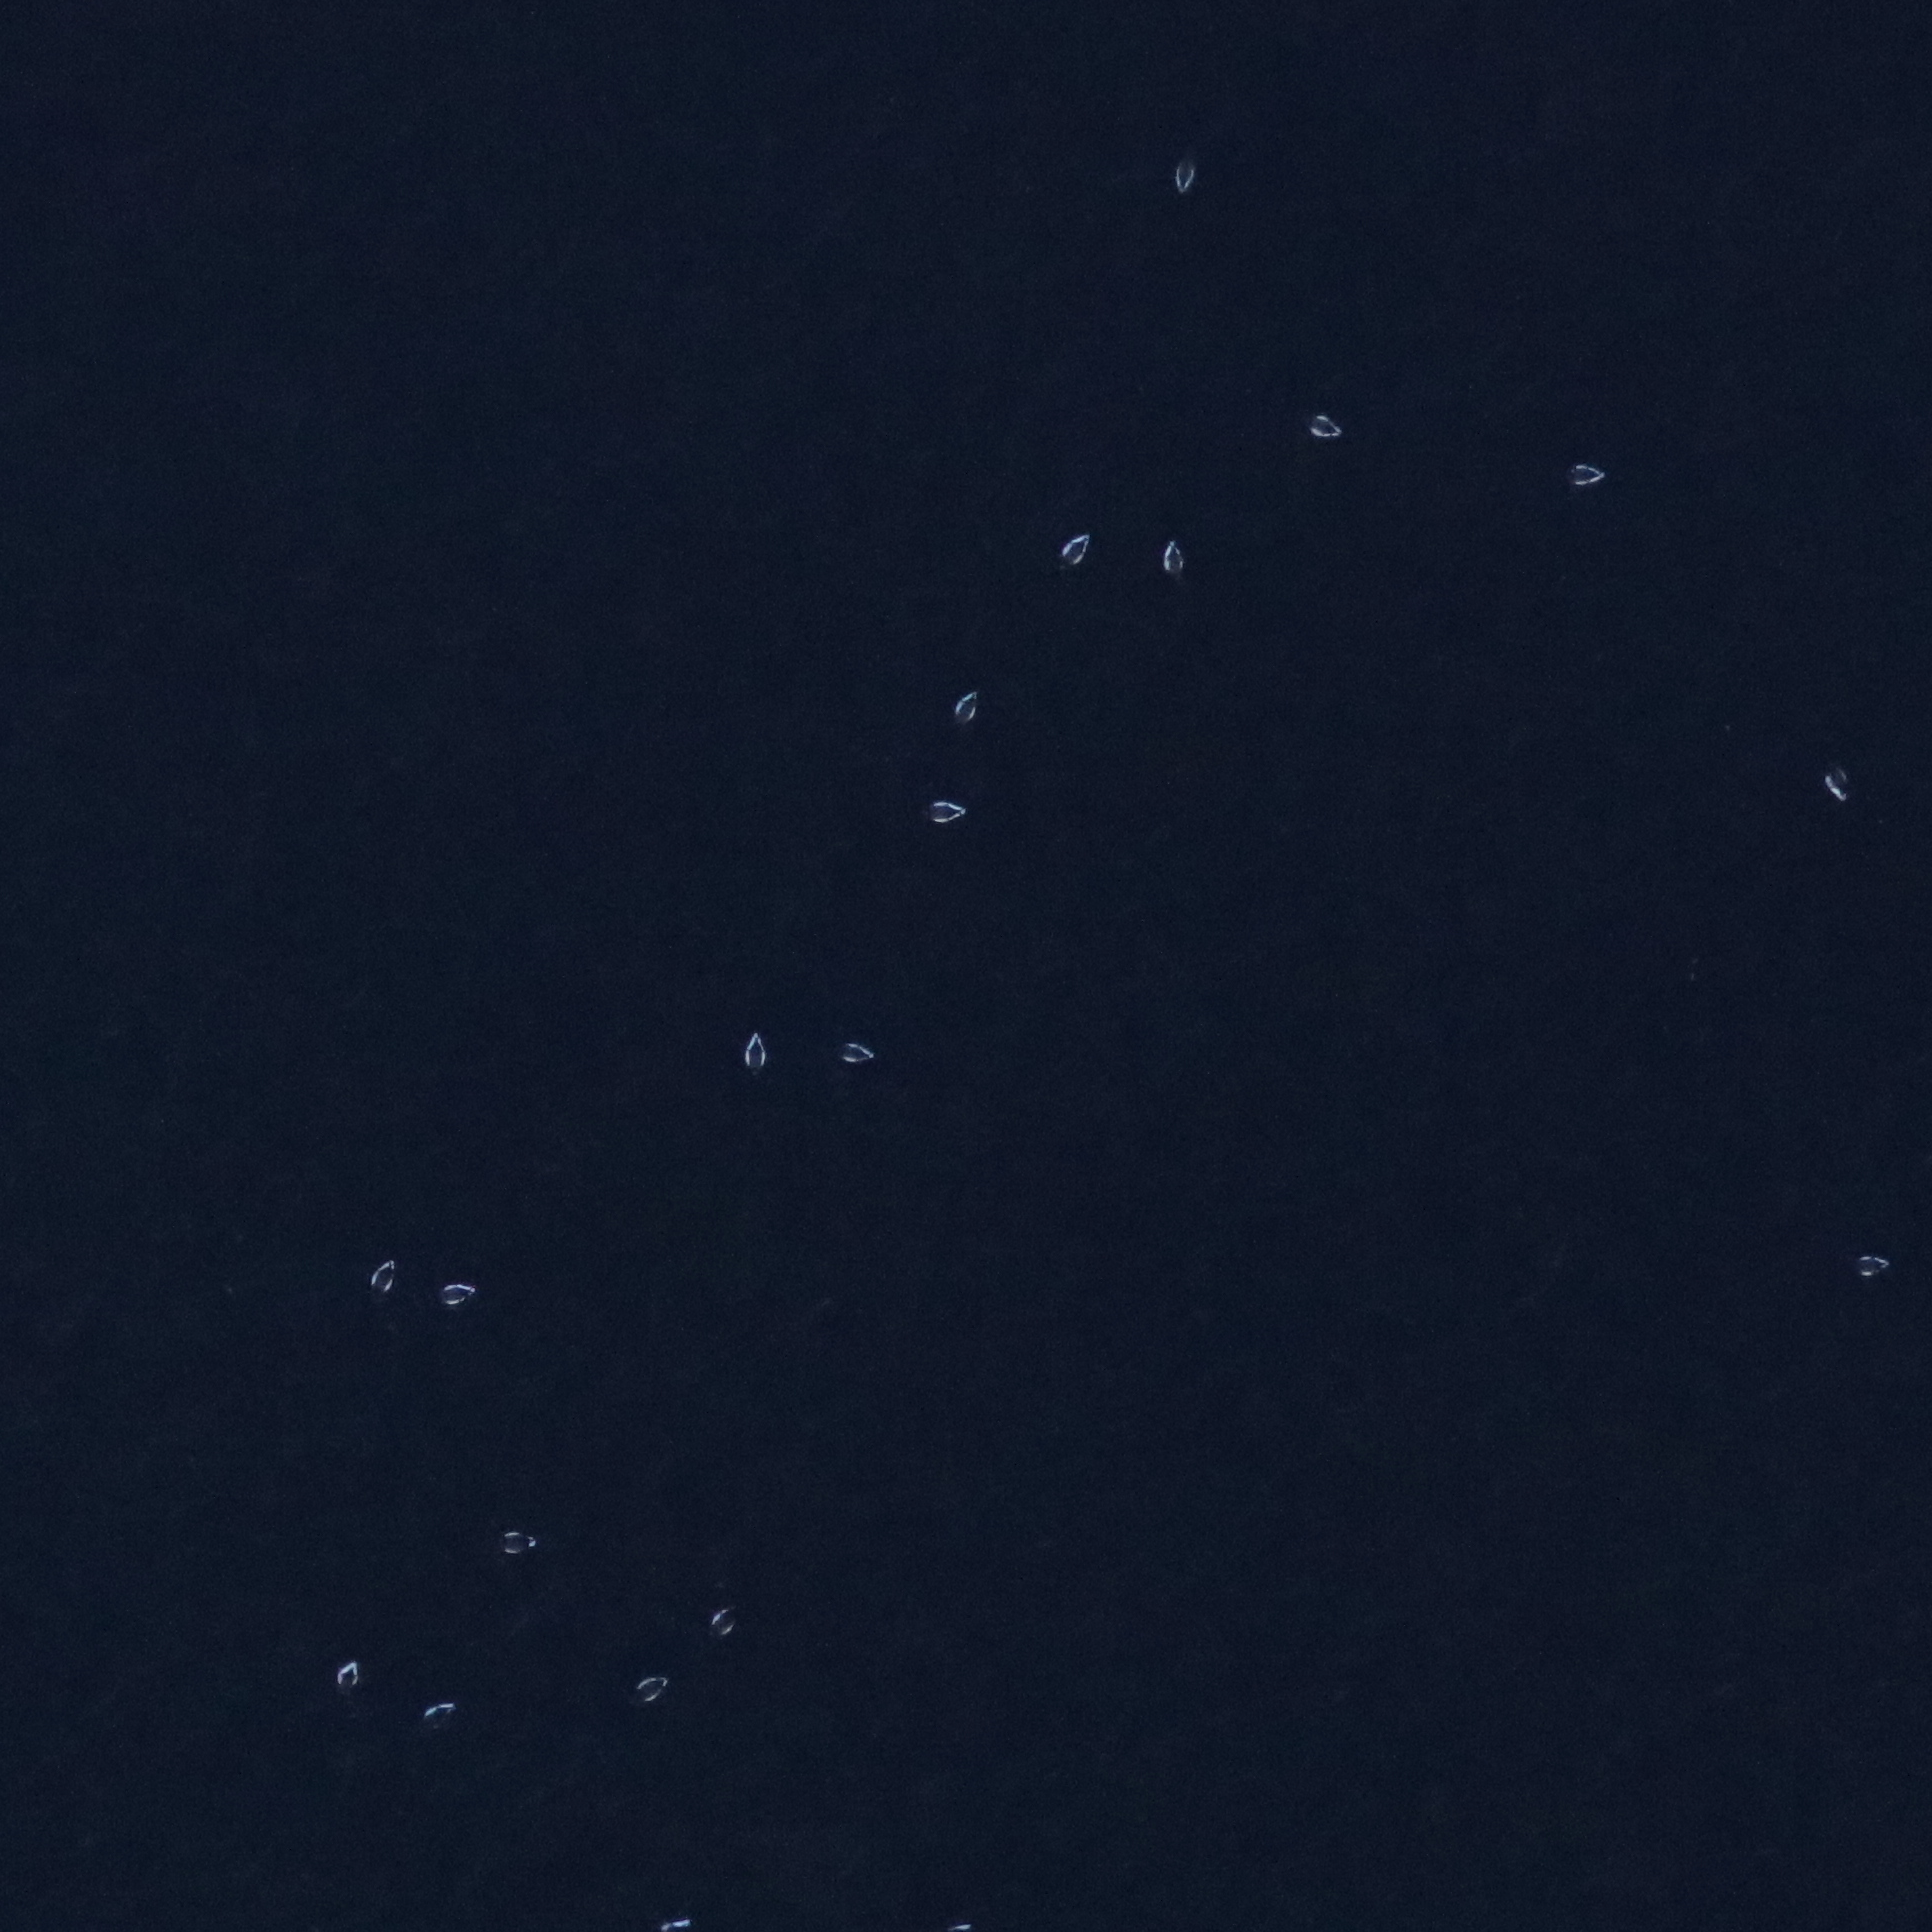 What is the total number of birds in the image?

19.